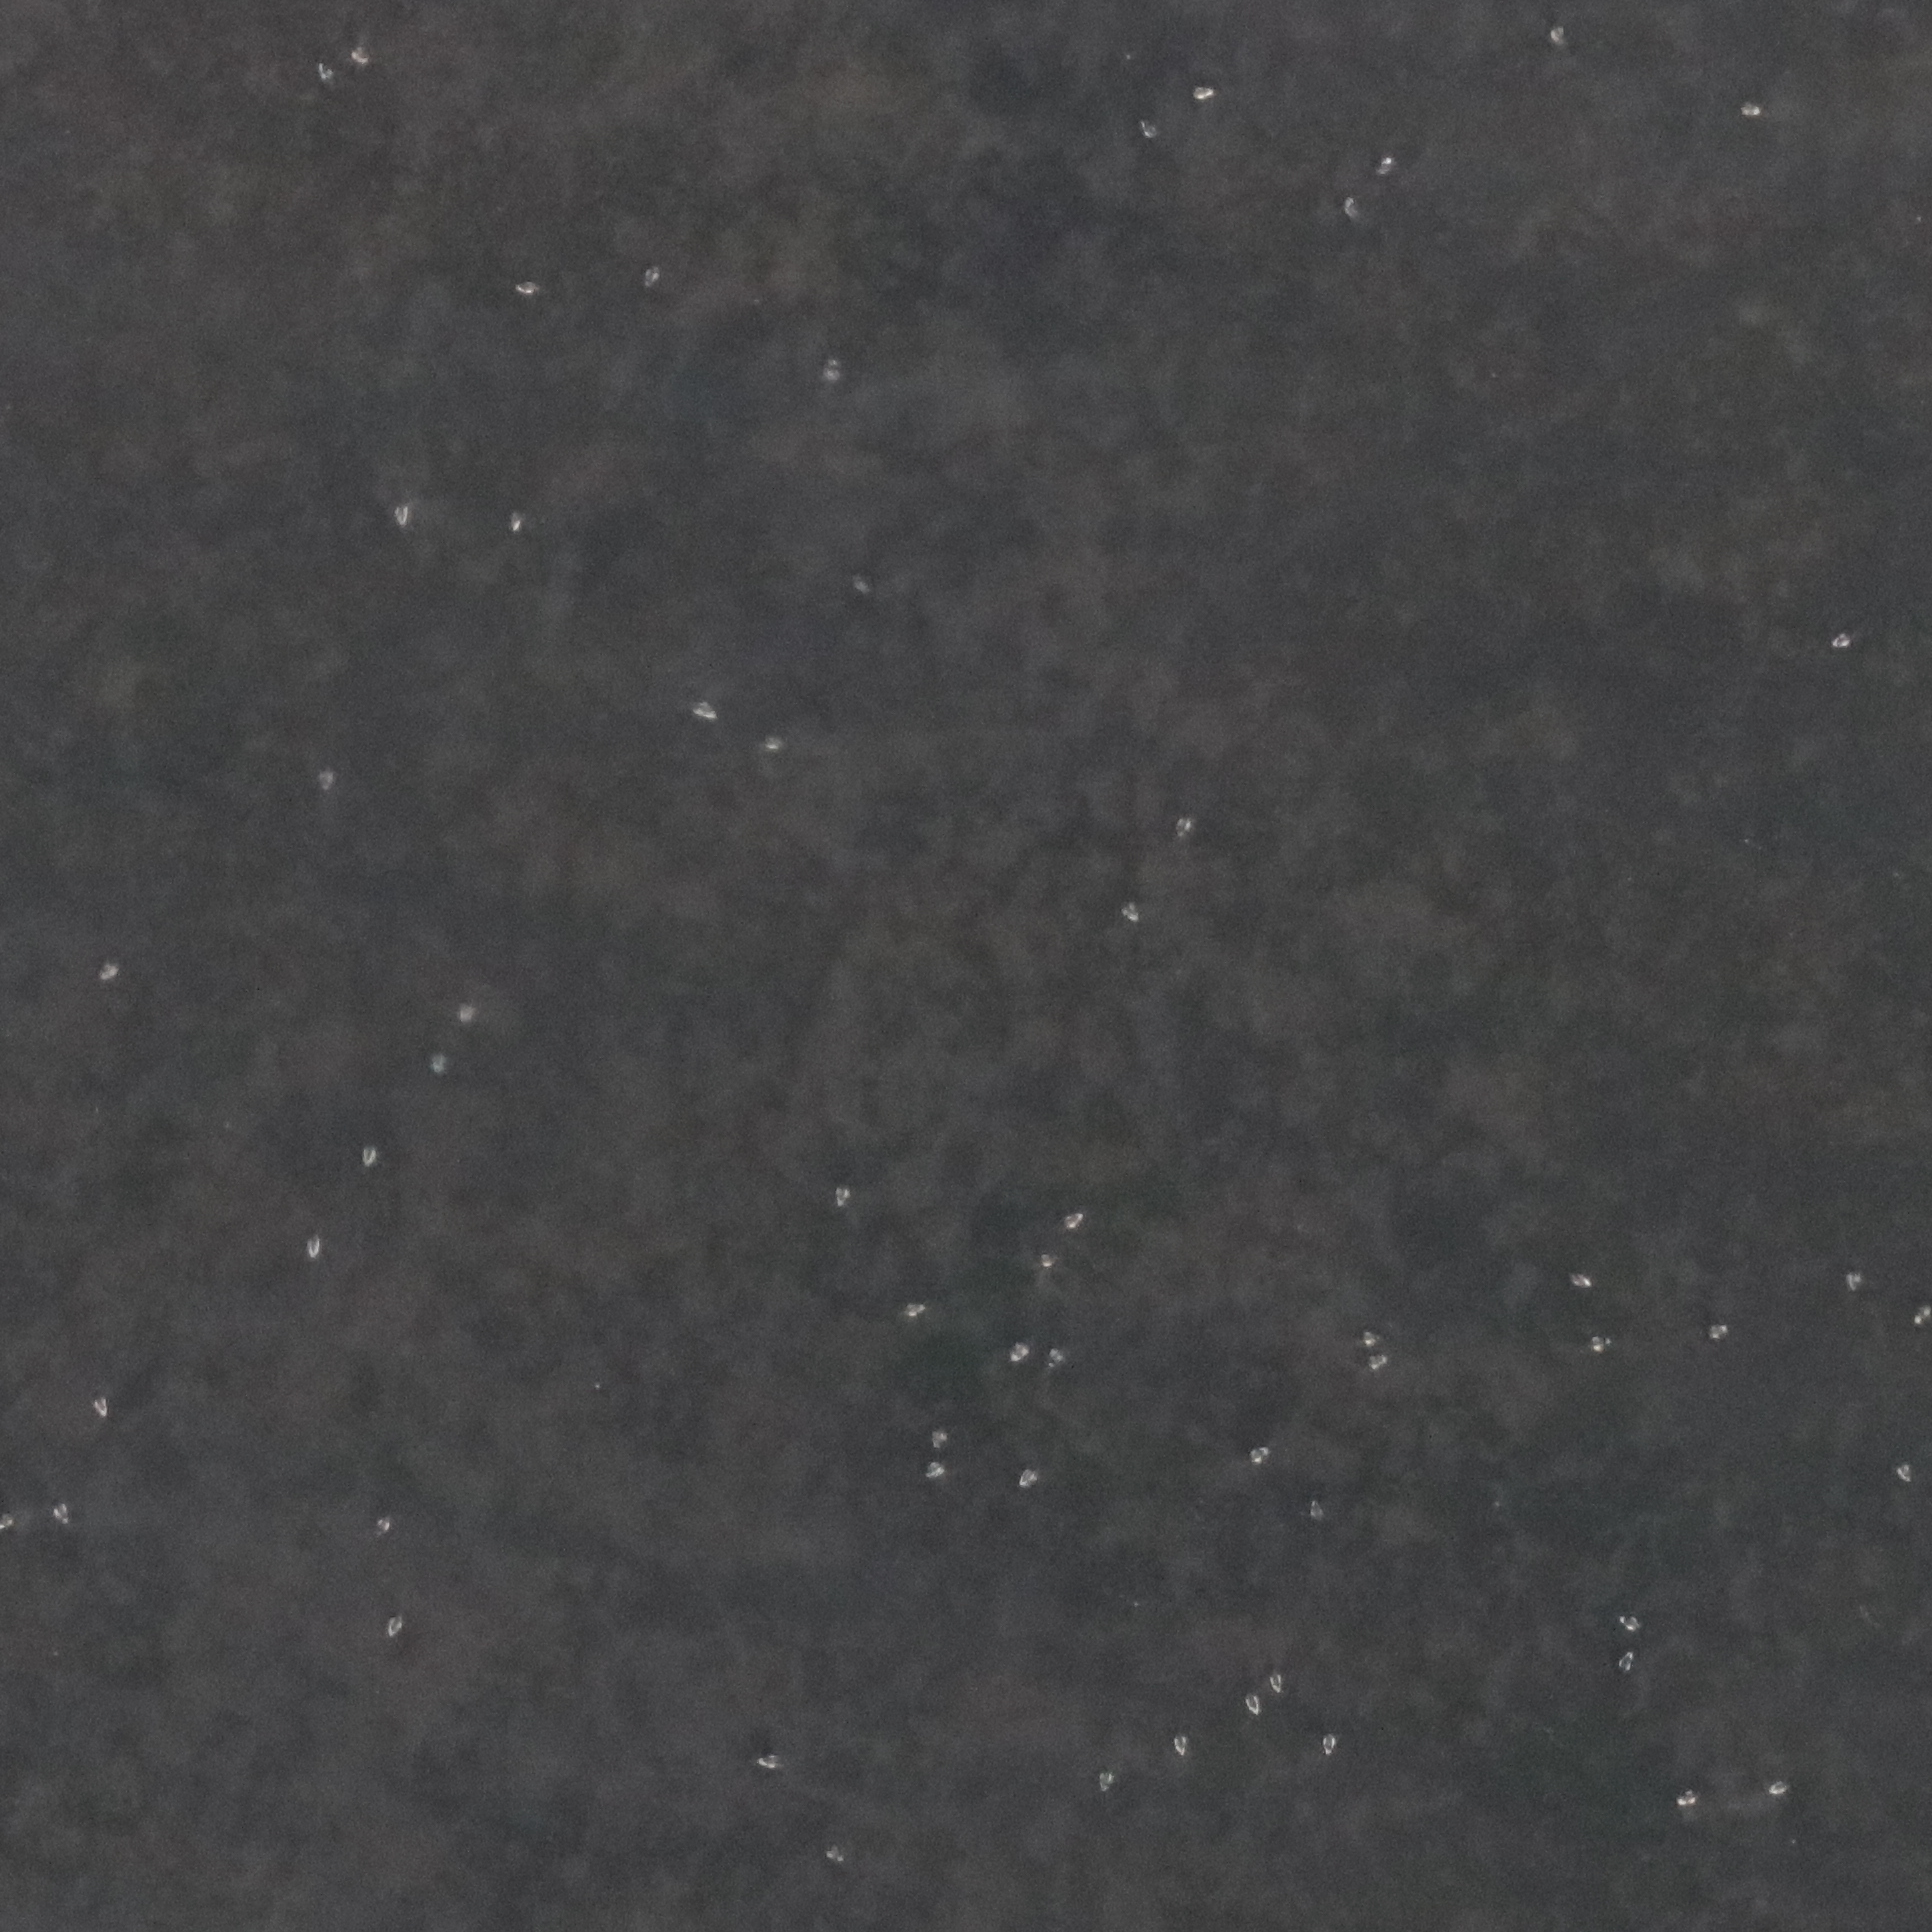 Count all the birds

60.